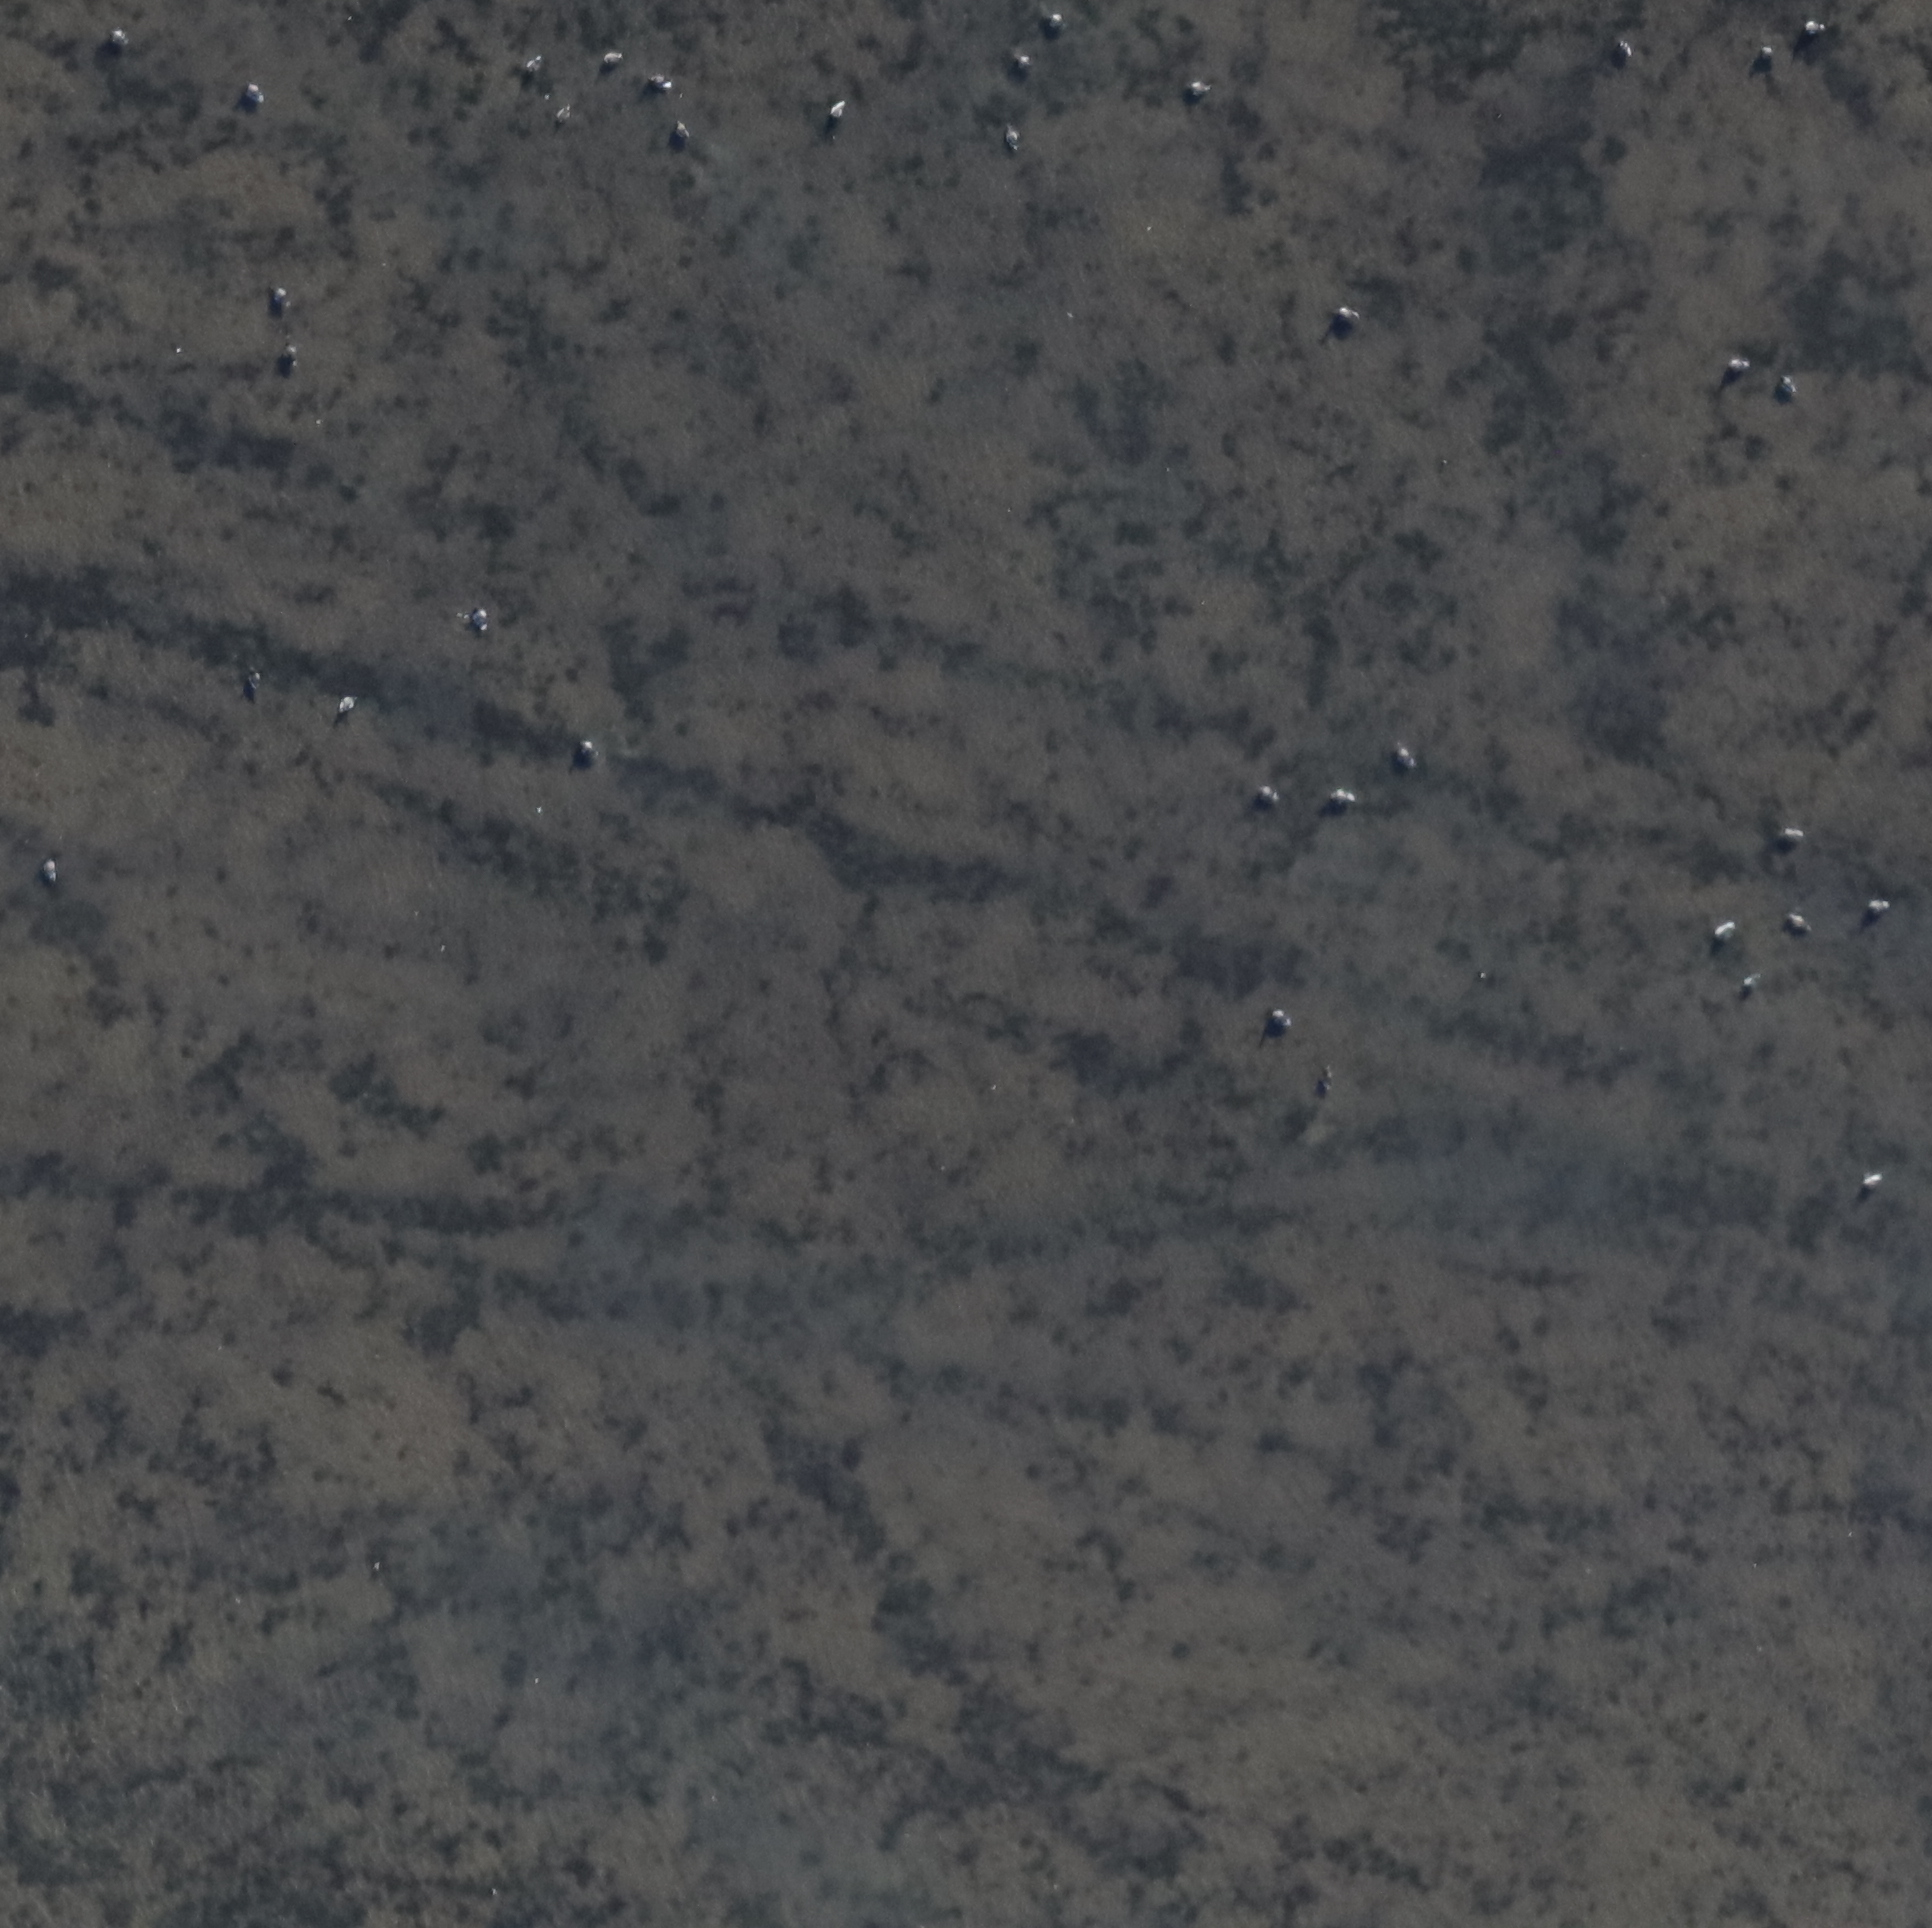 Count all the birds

36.